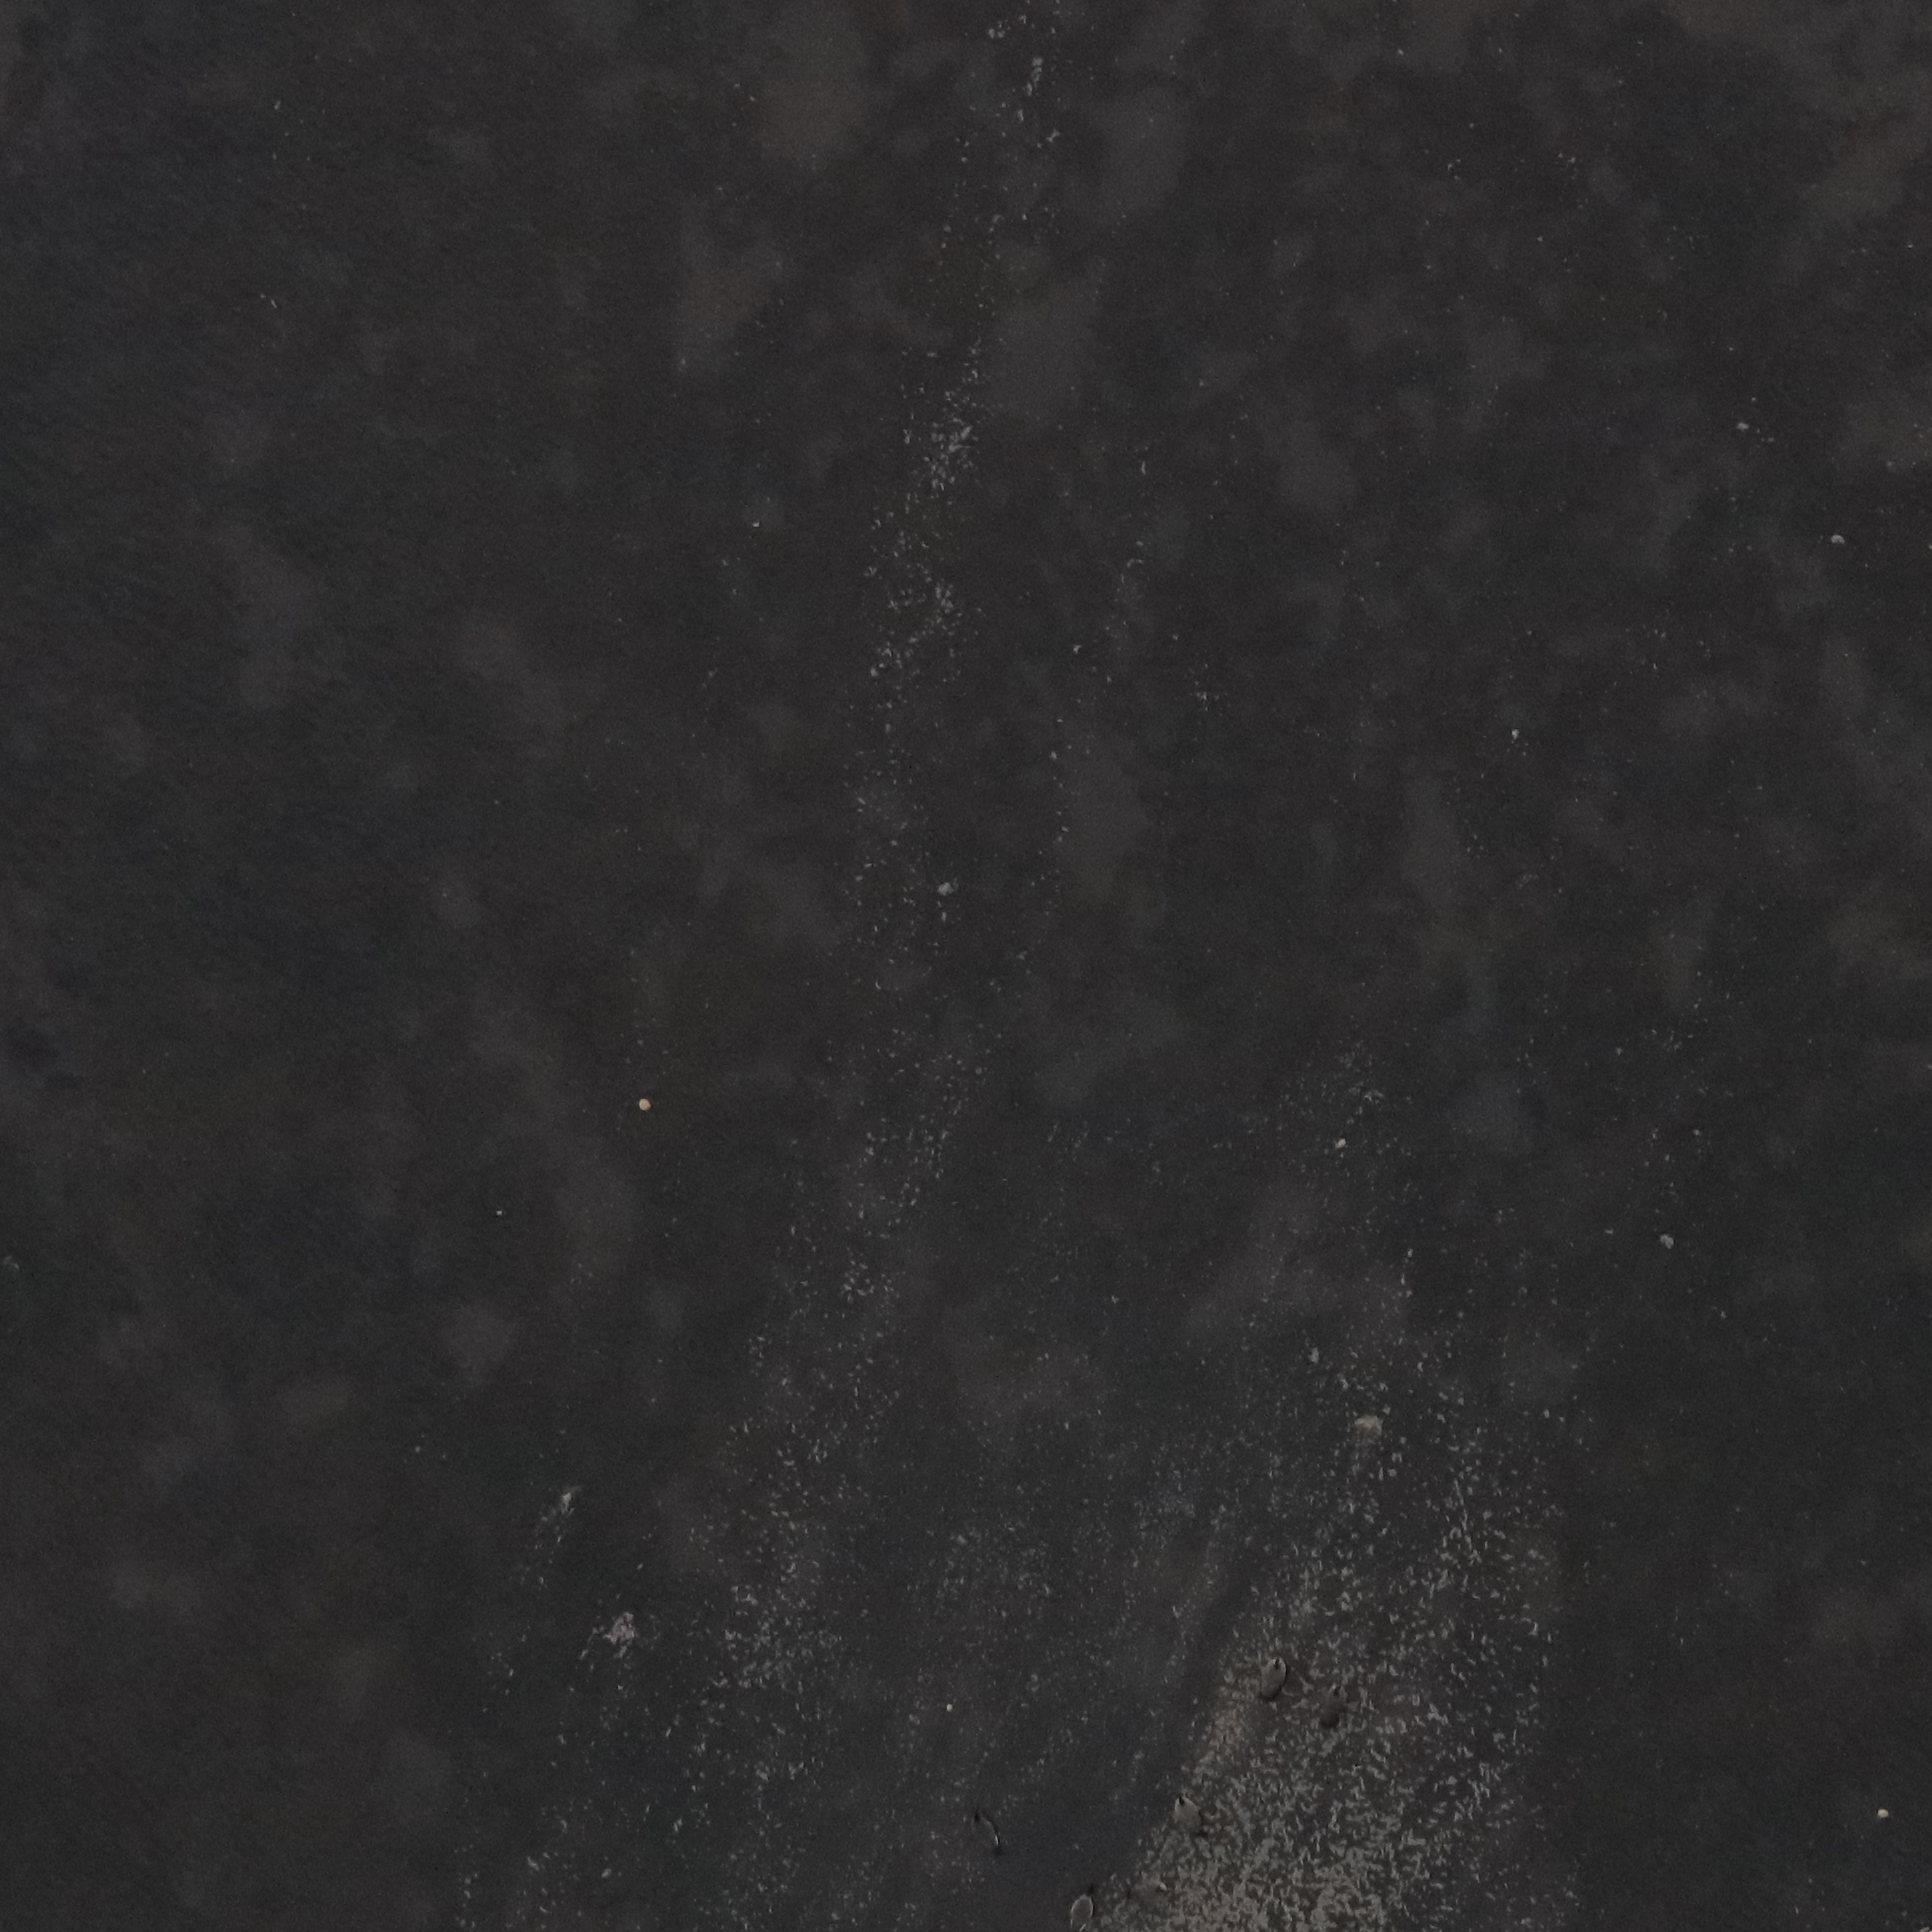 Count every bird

6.